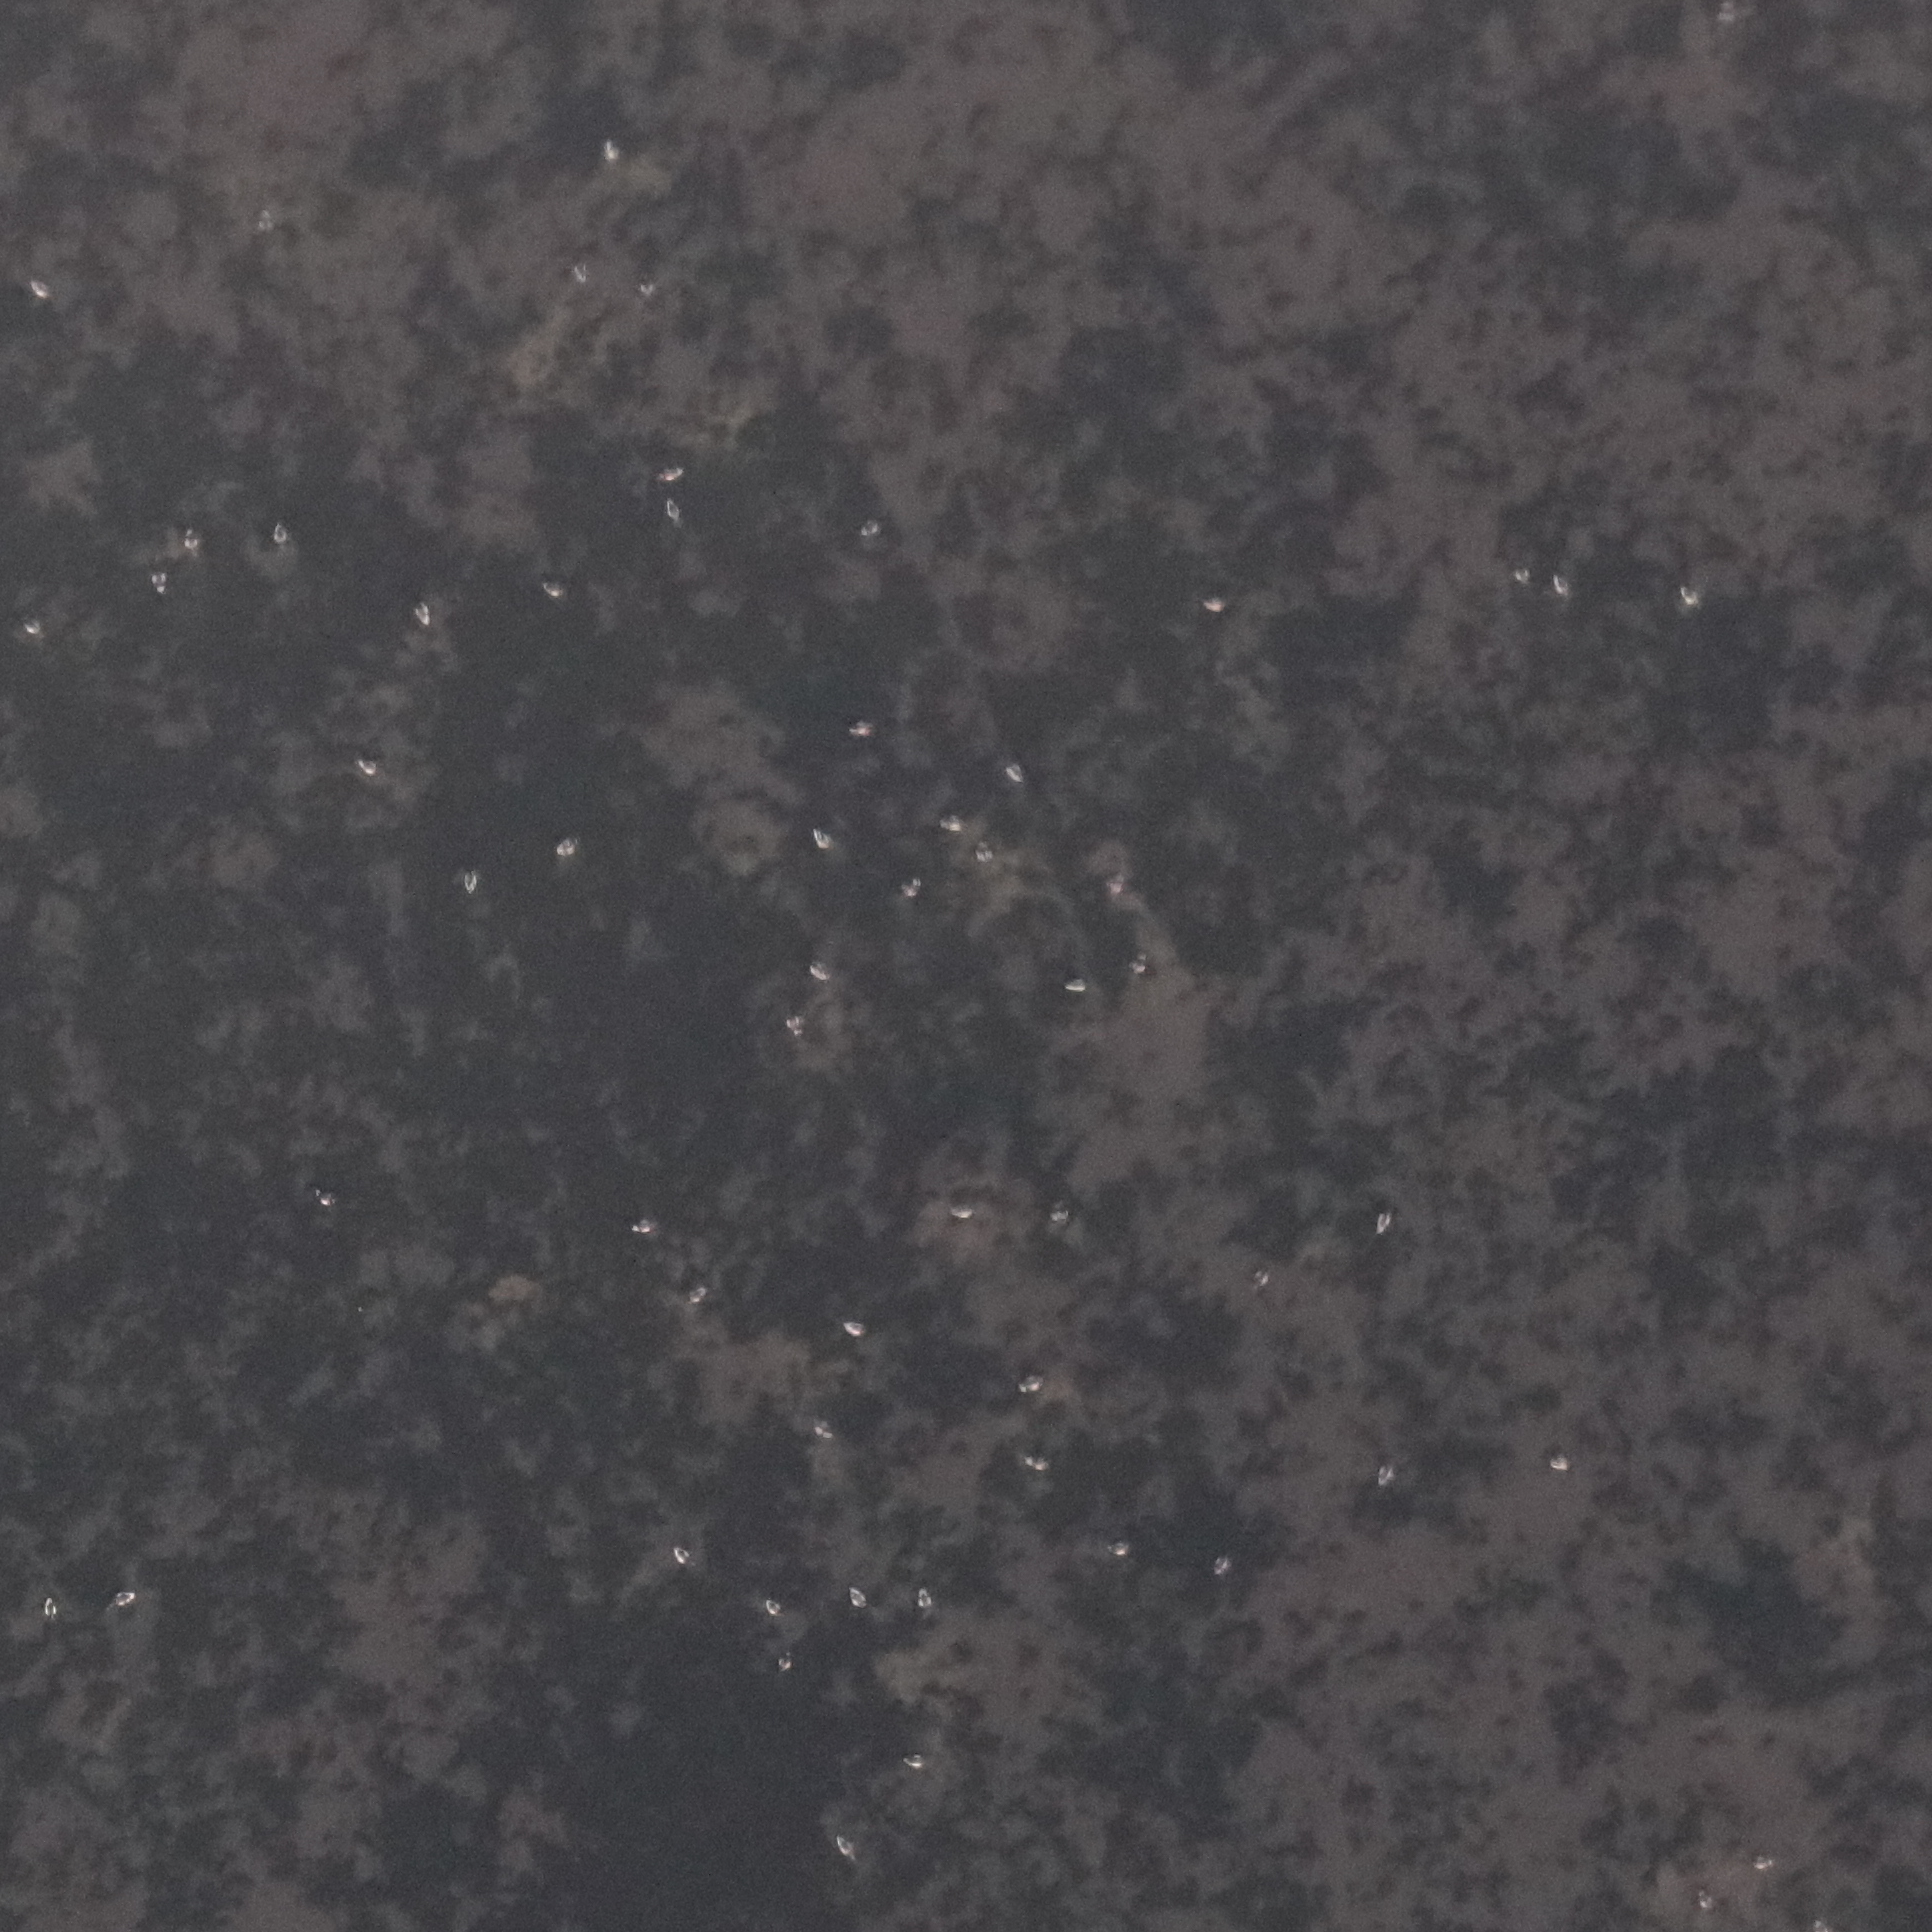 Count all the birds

59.